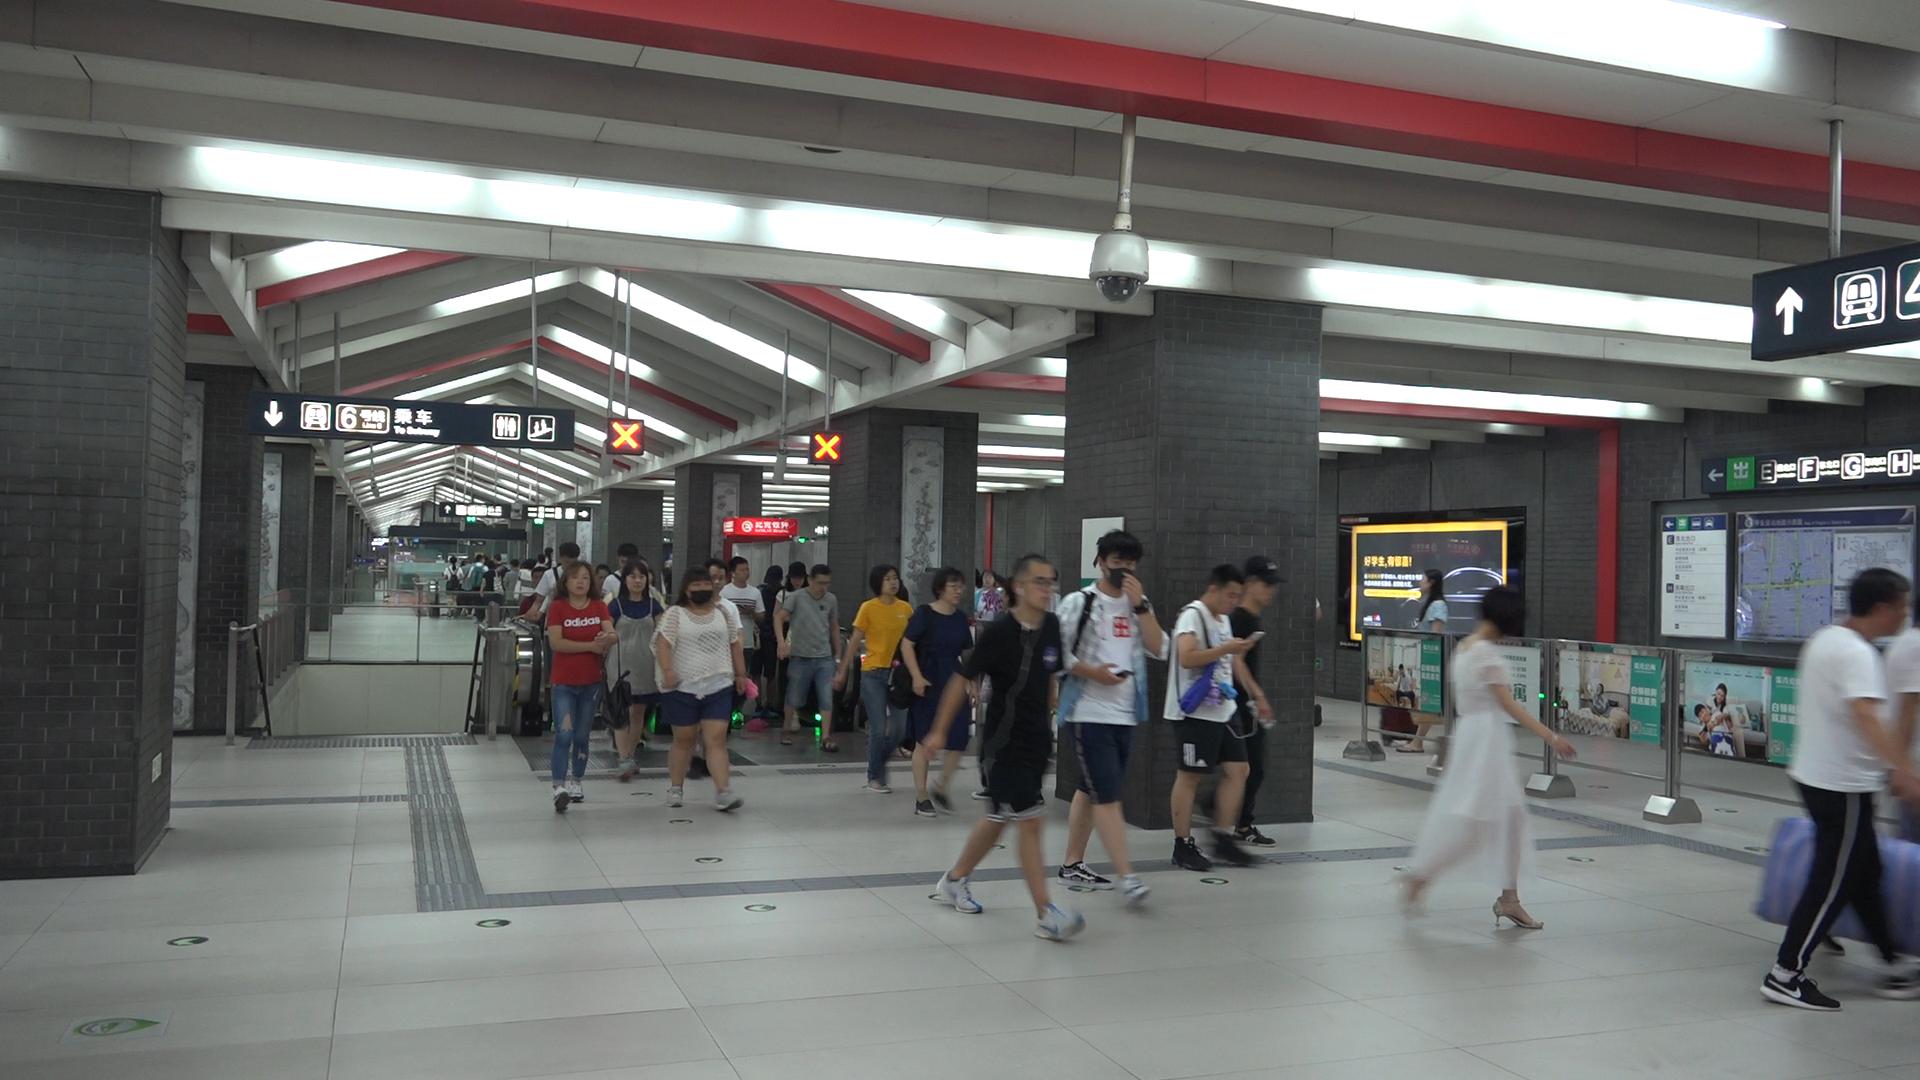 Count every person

34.